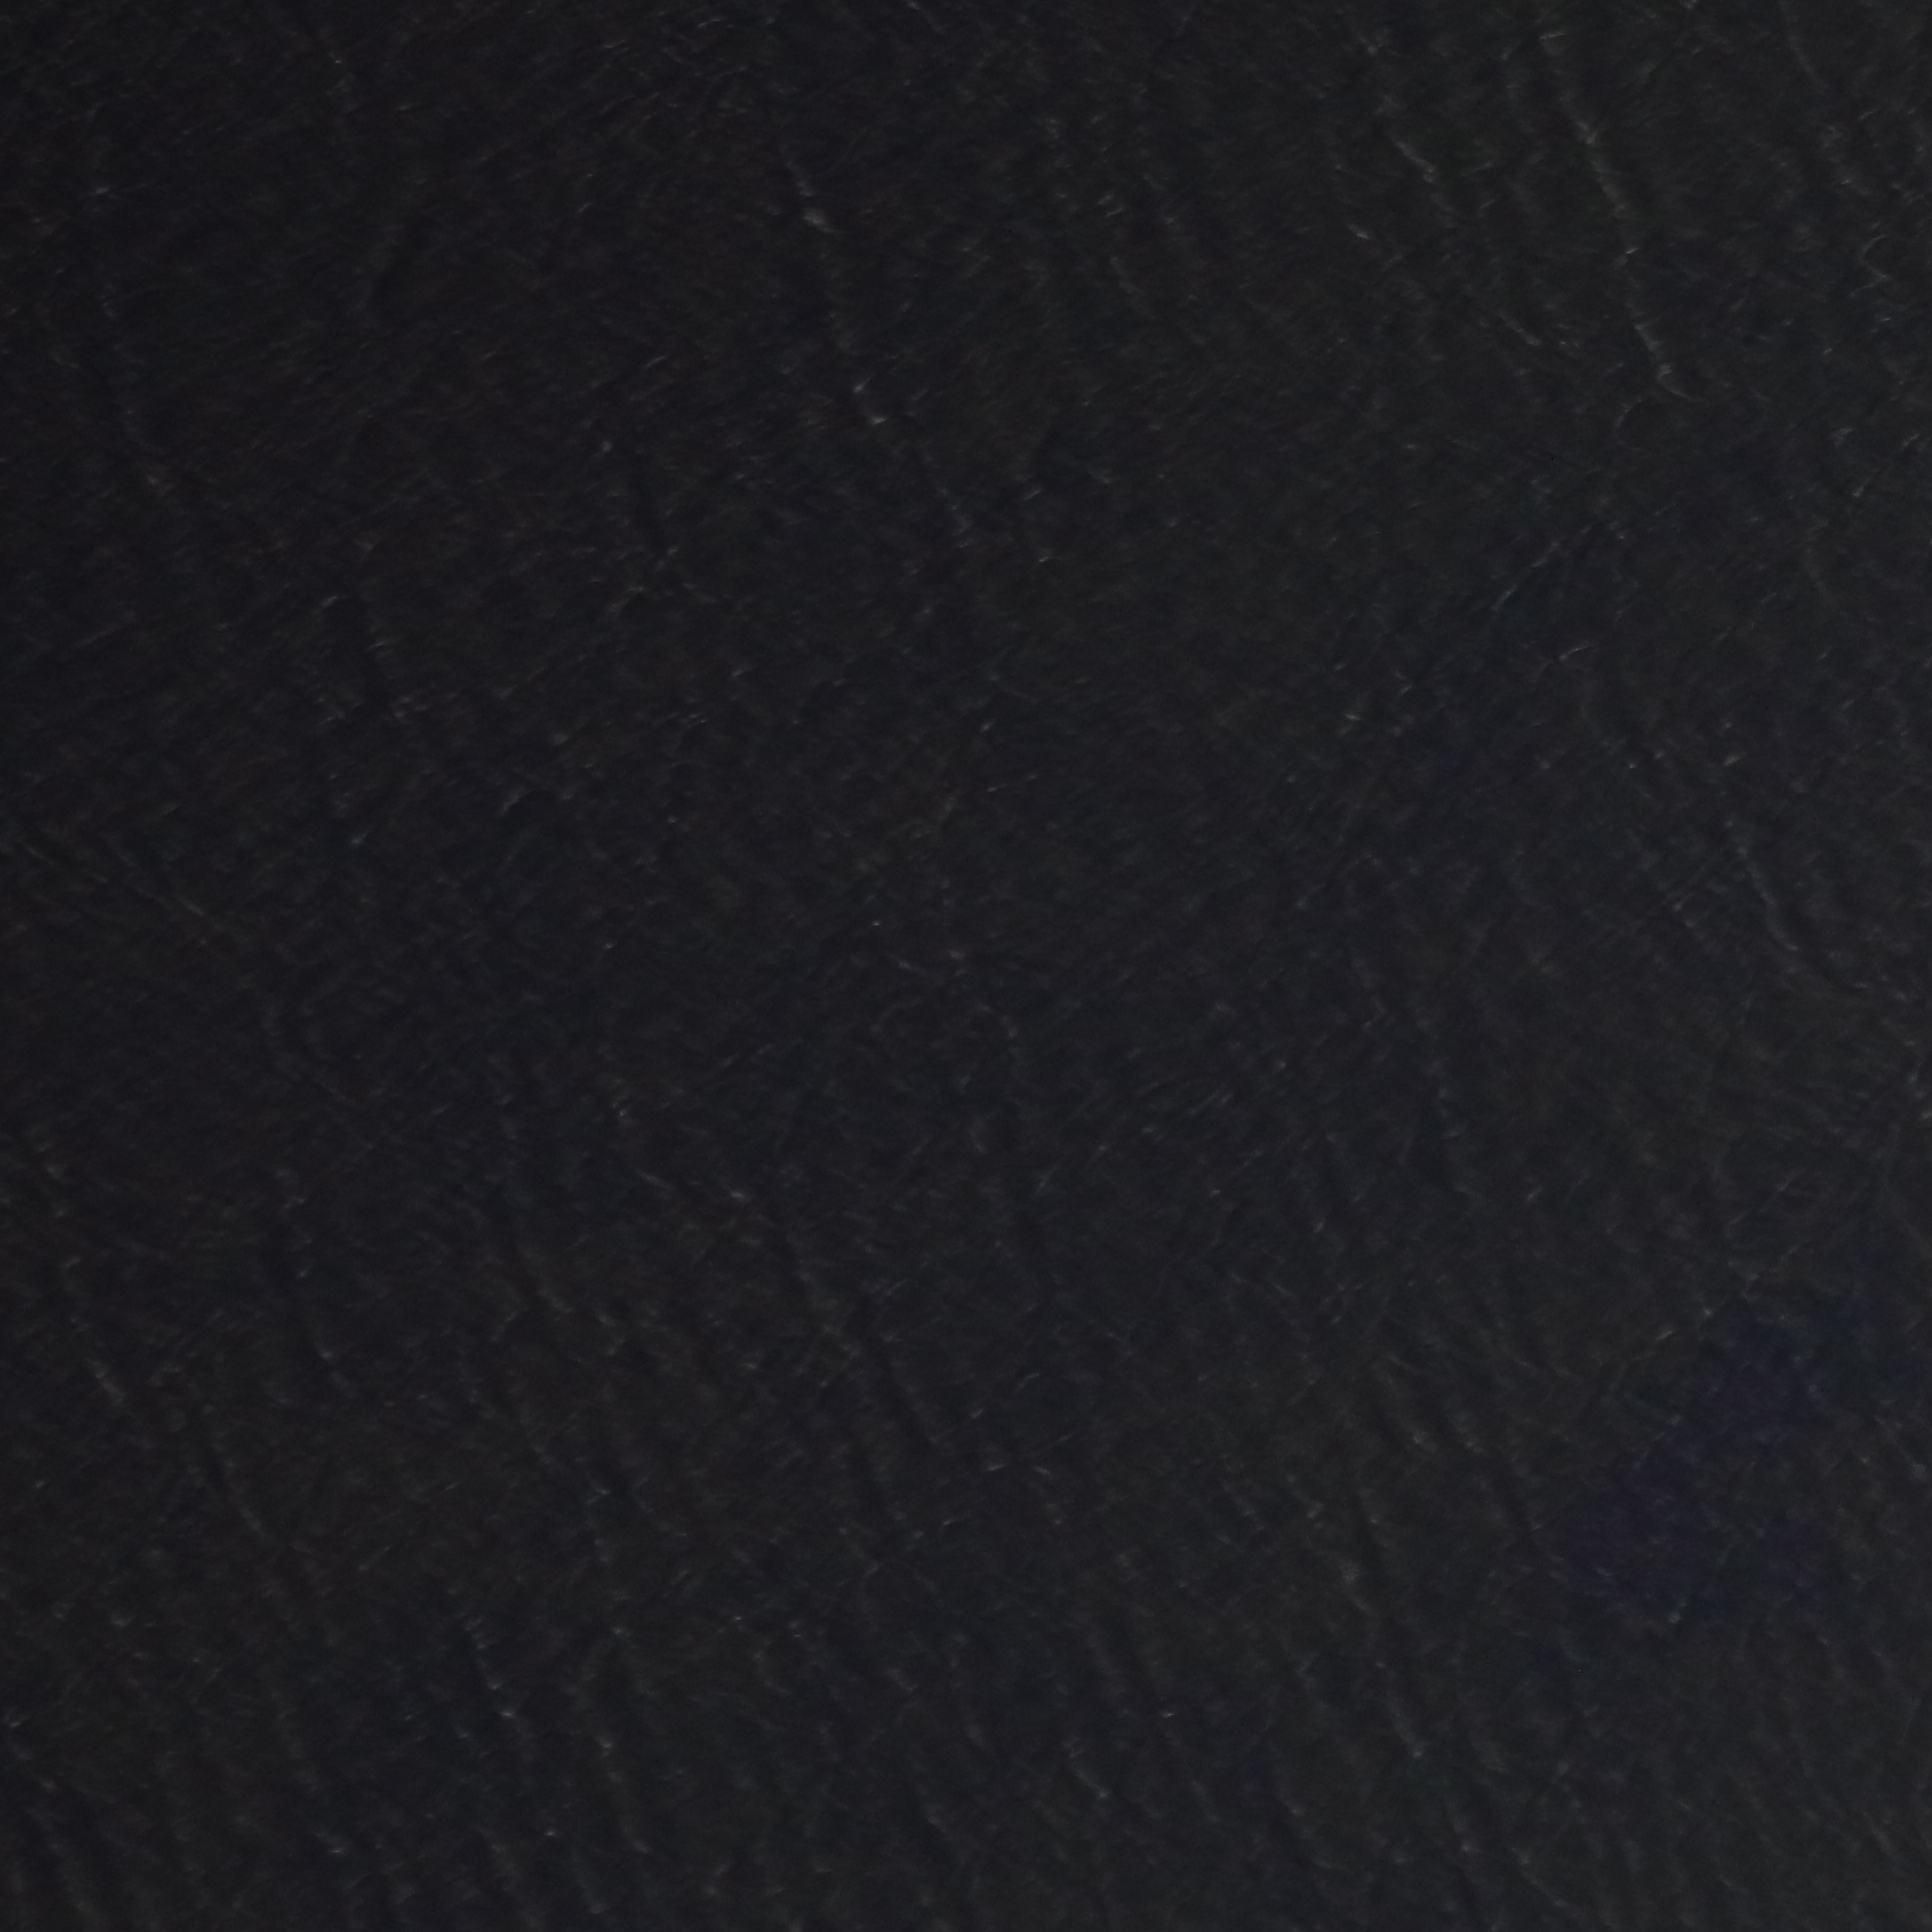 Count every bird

0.